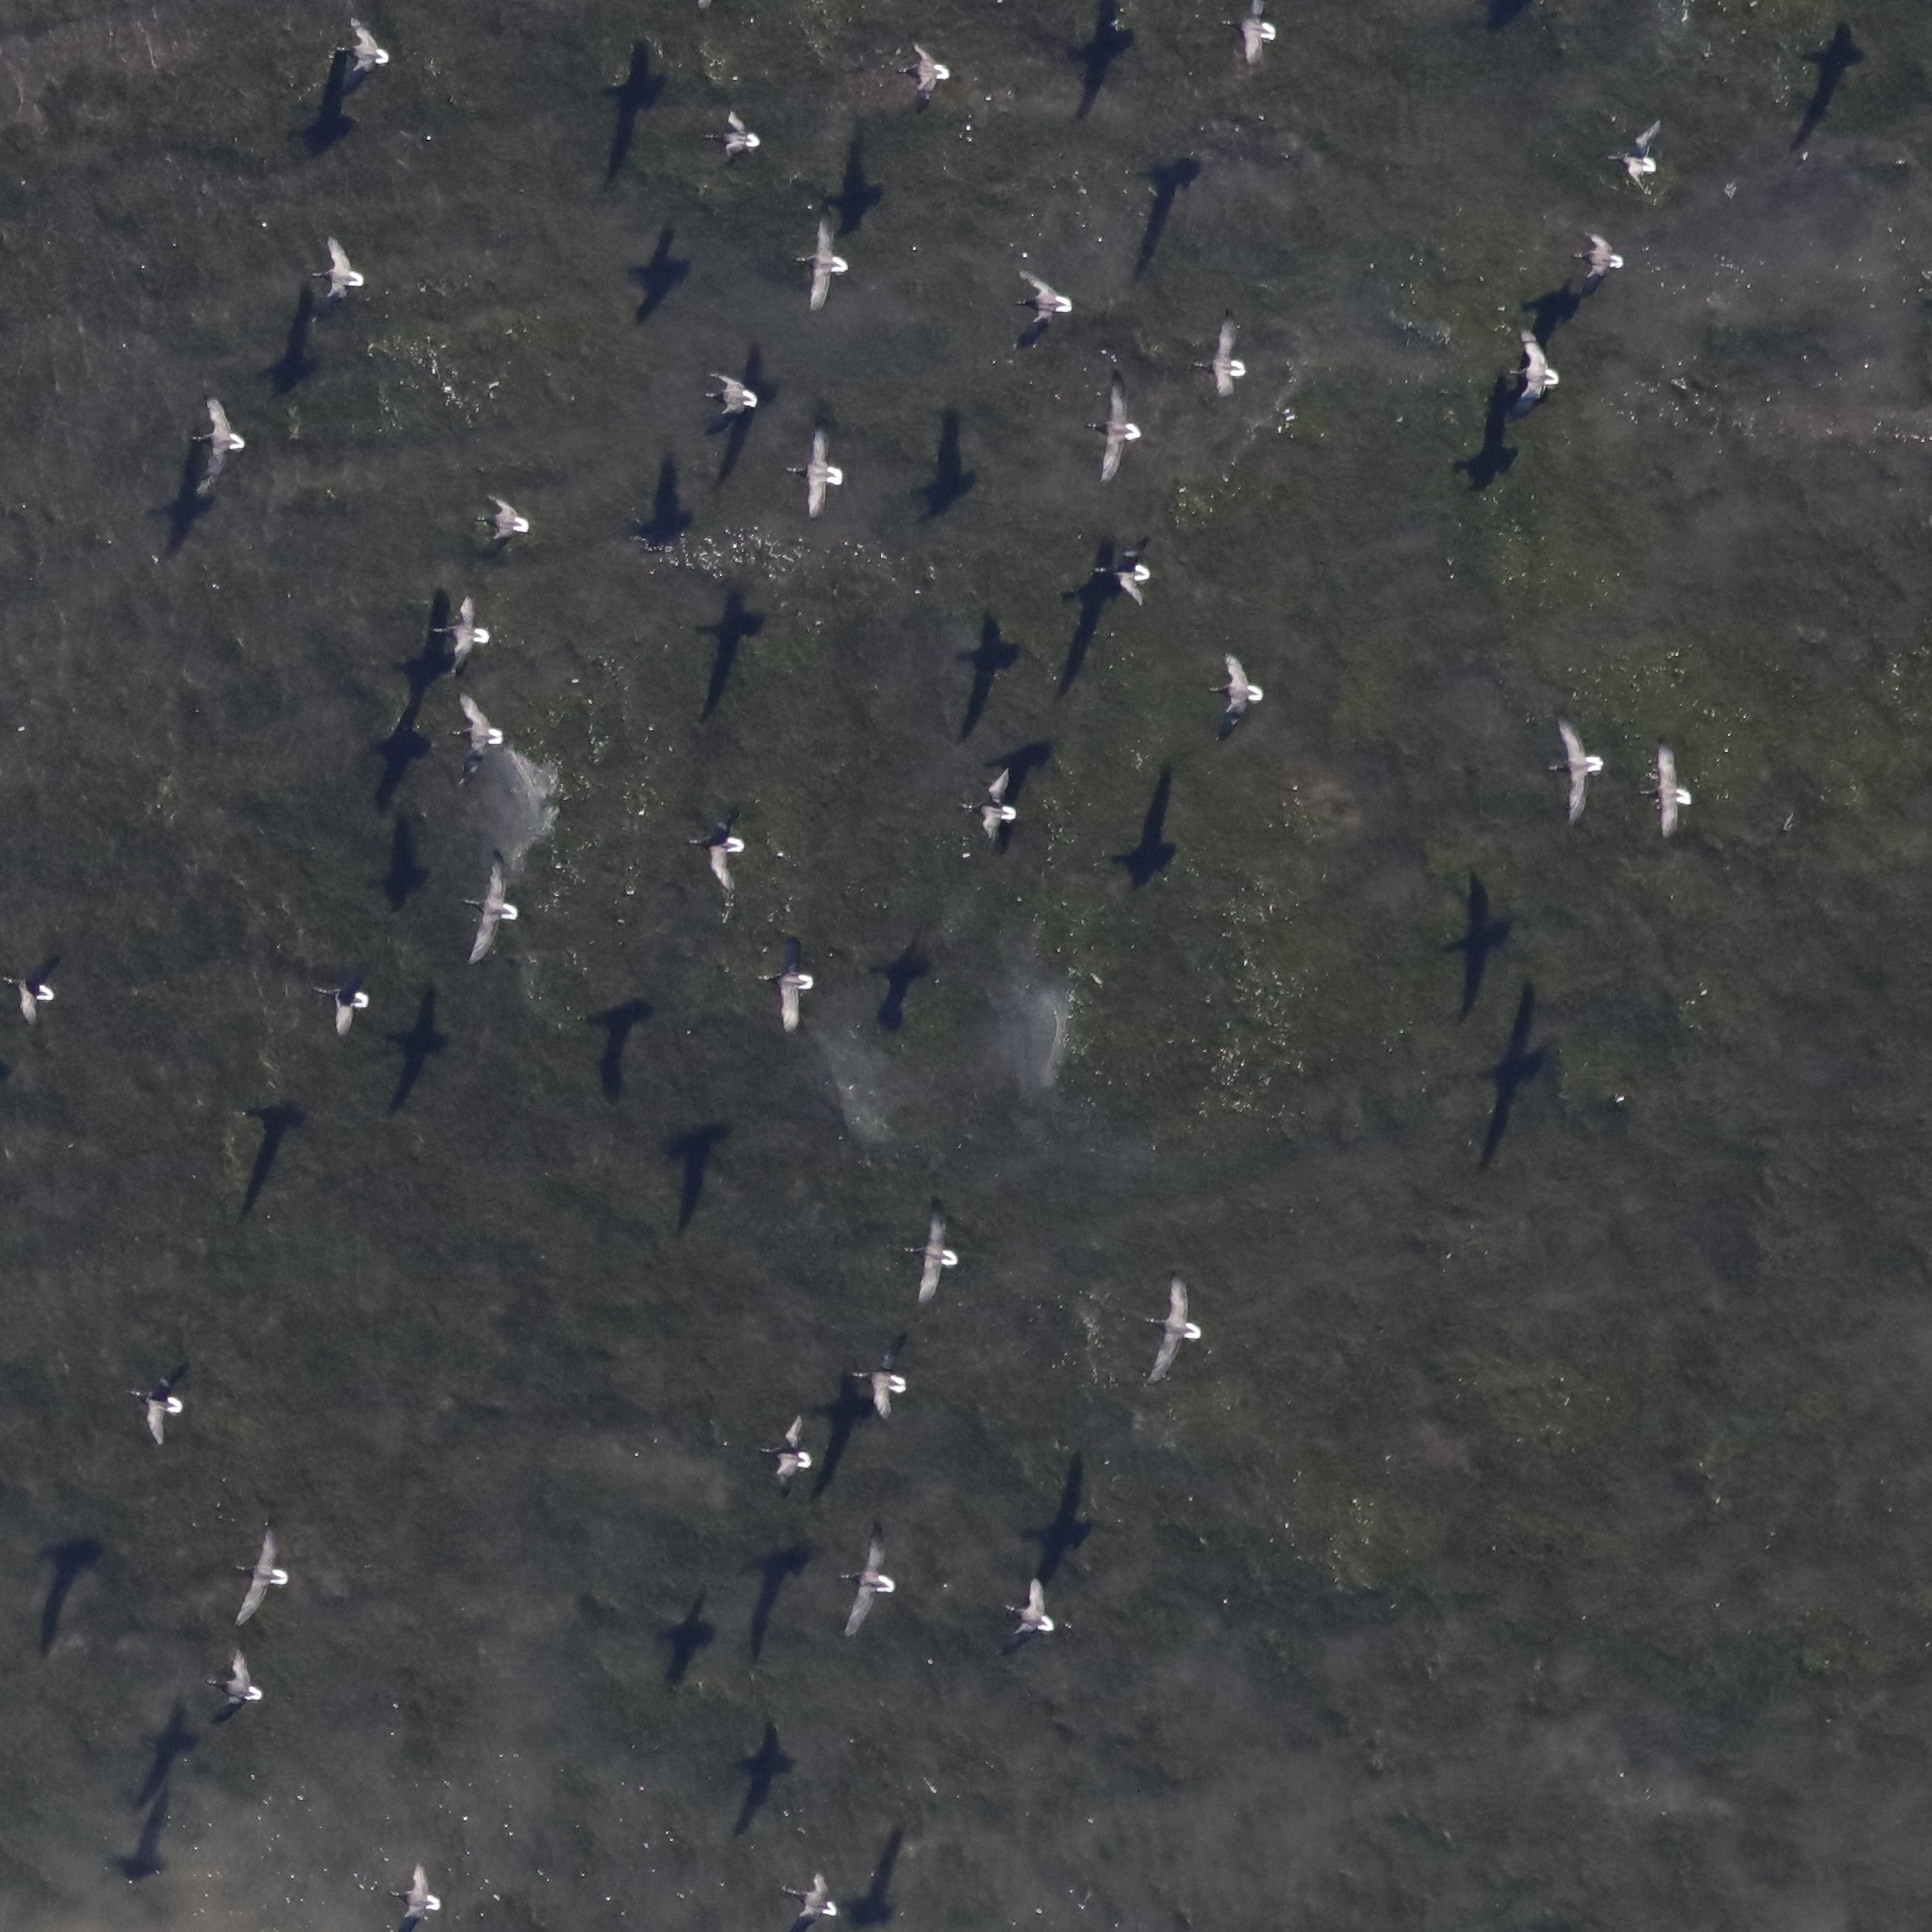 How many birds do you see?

39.